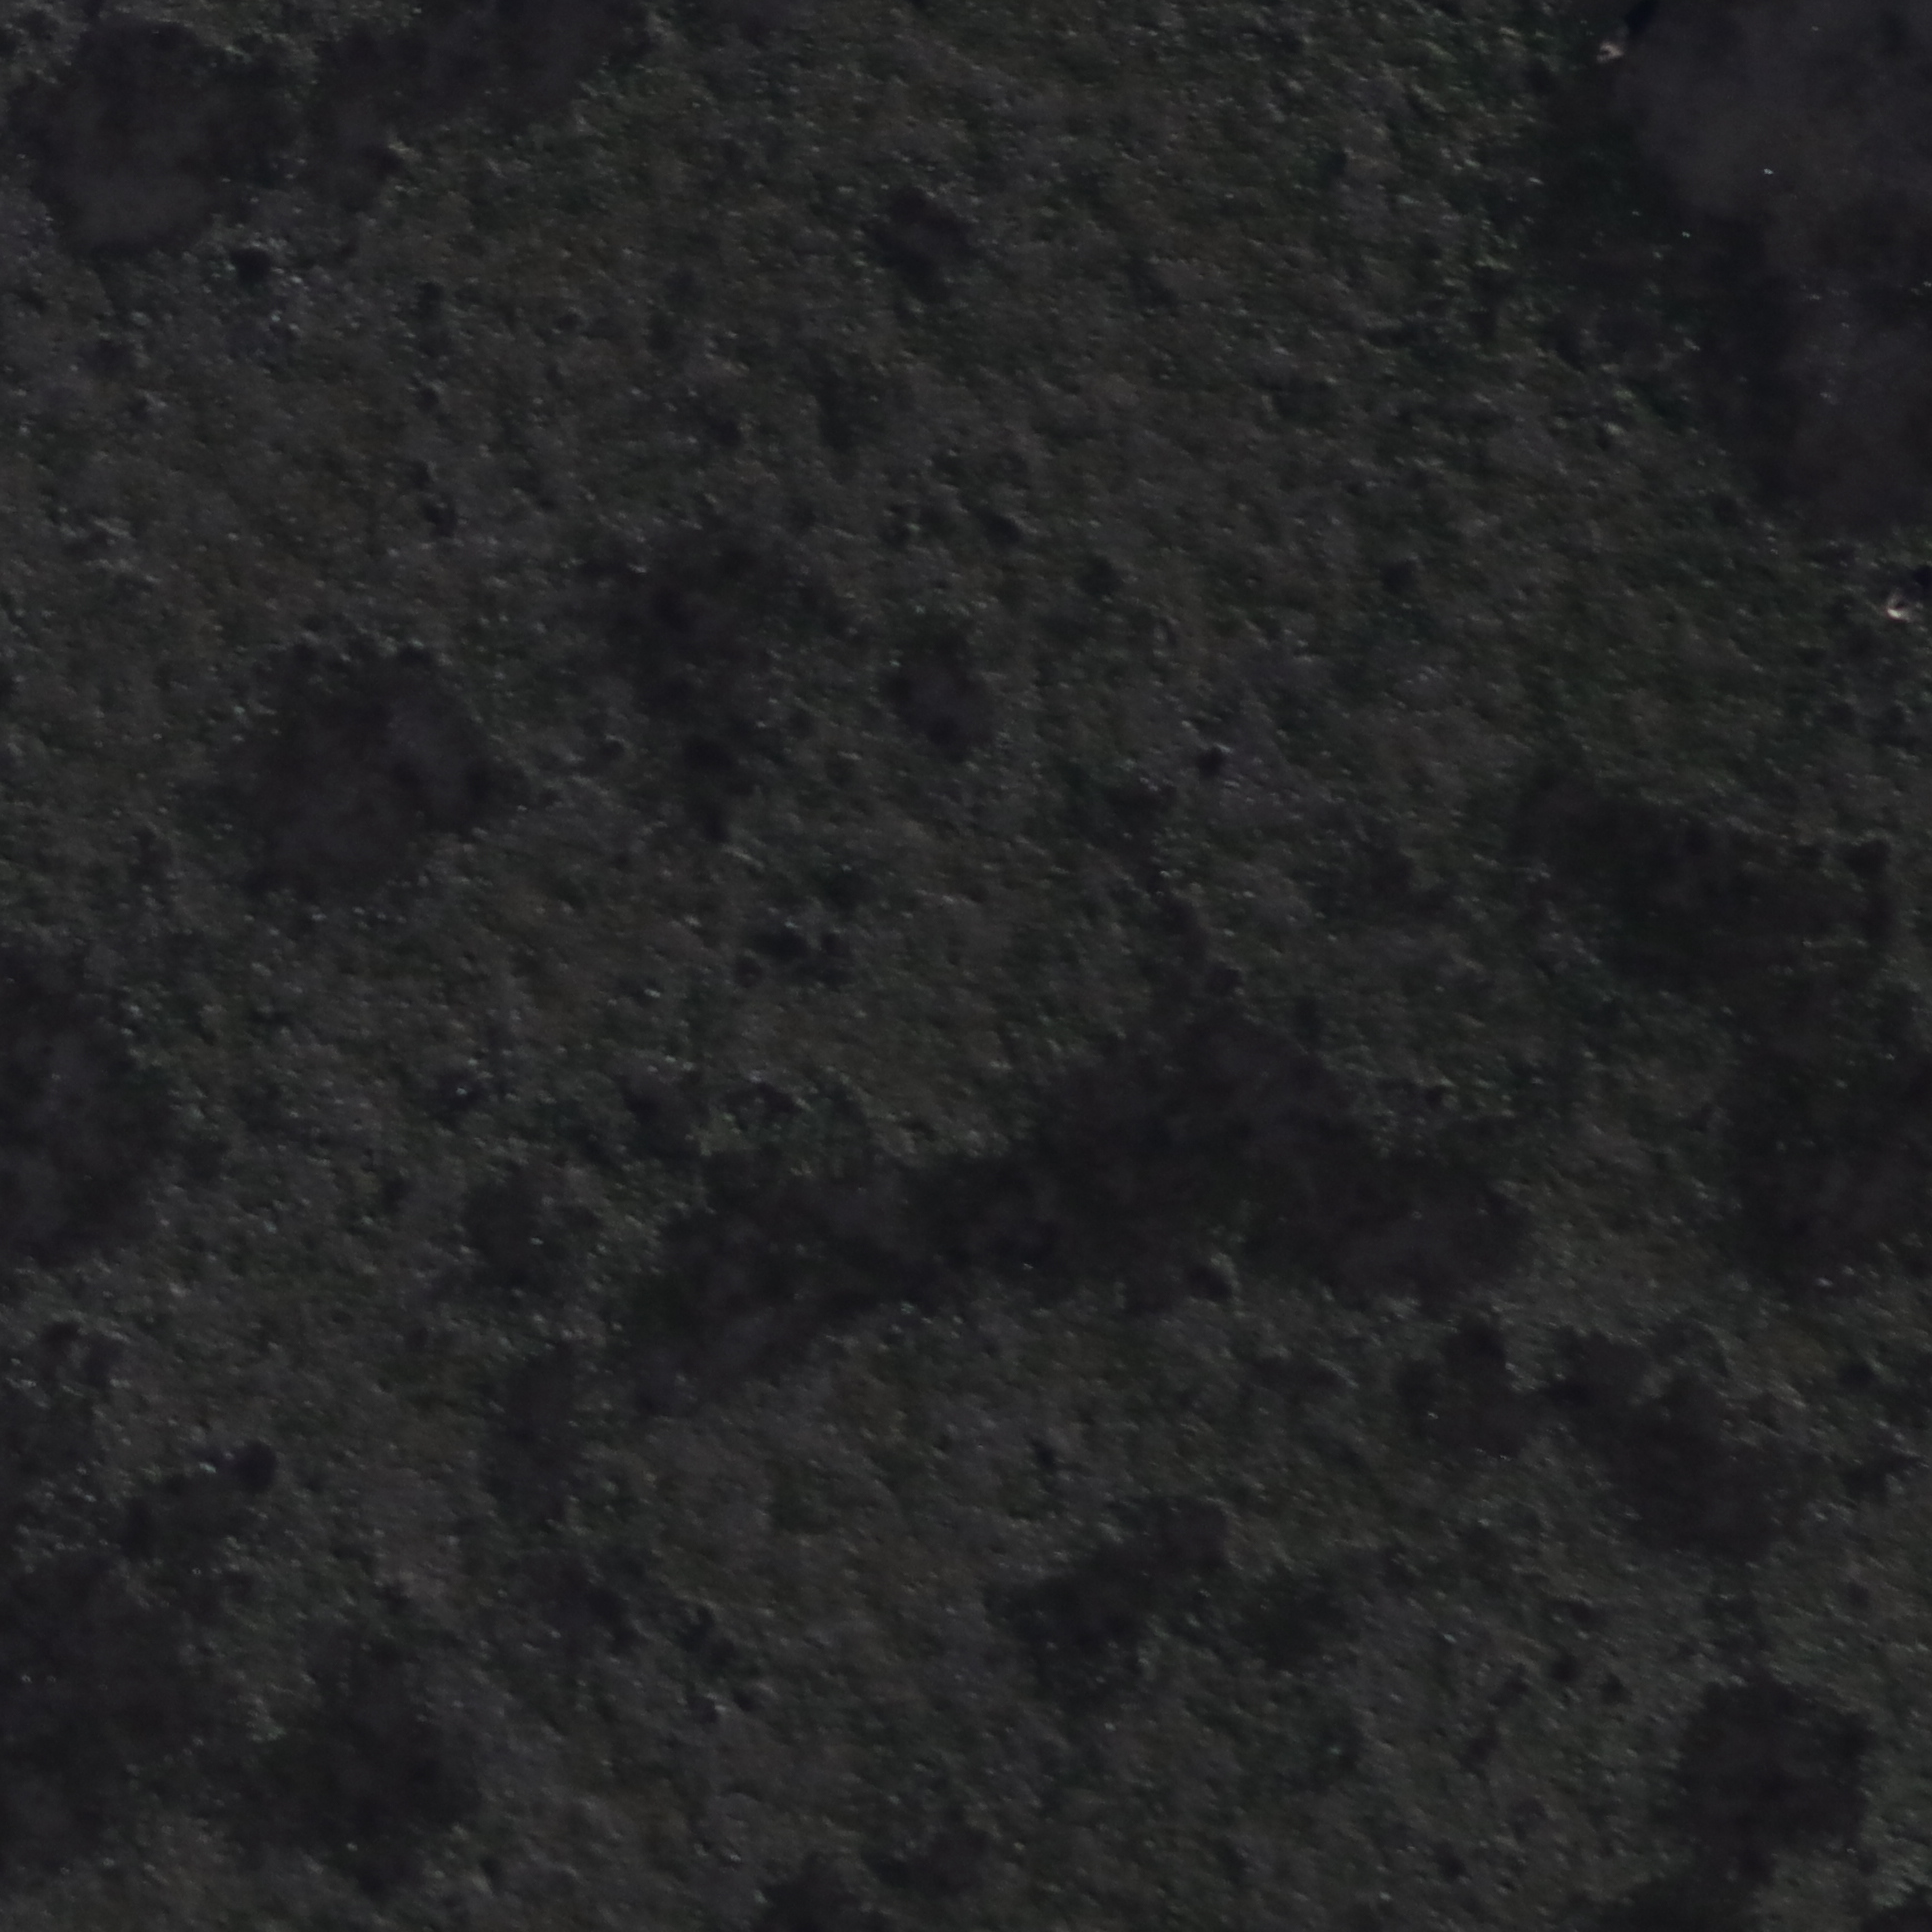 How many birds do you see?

2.